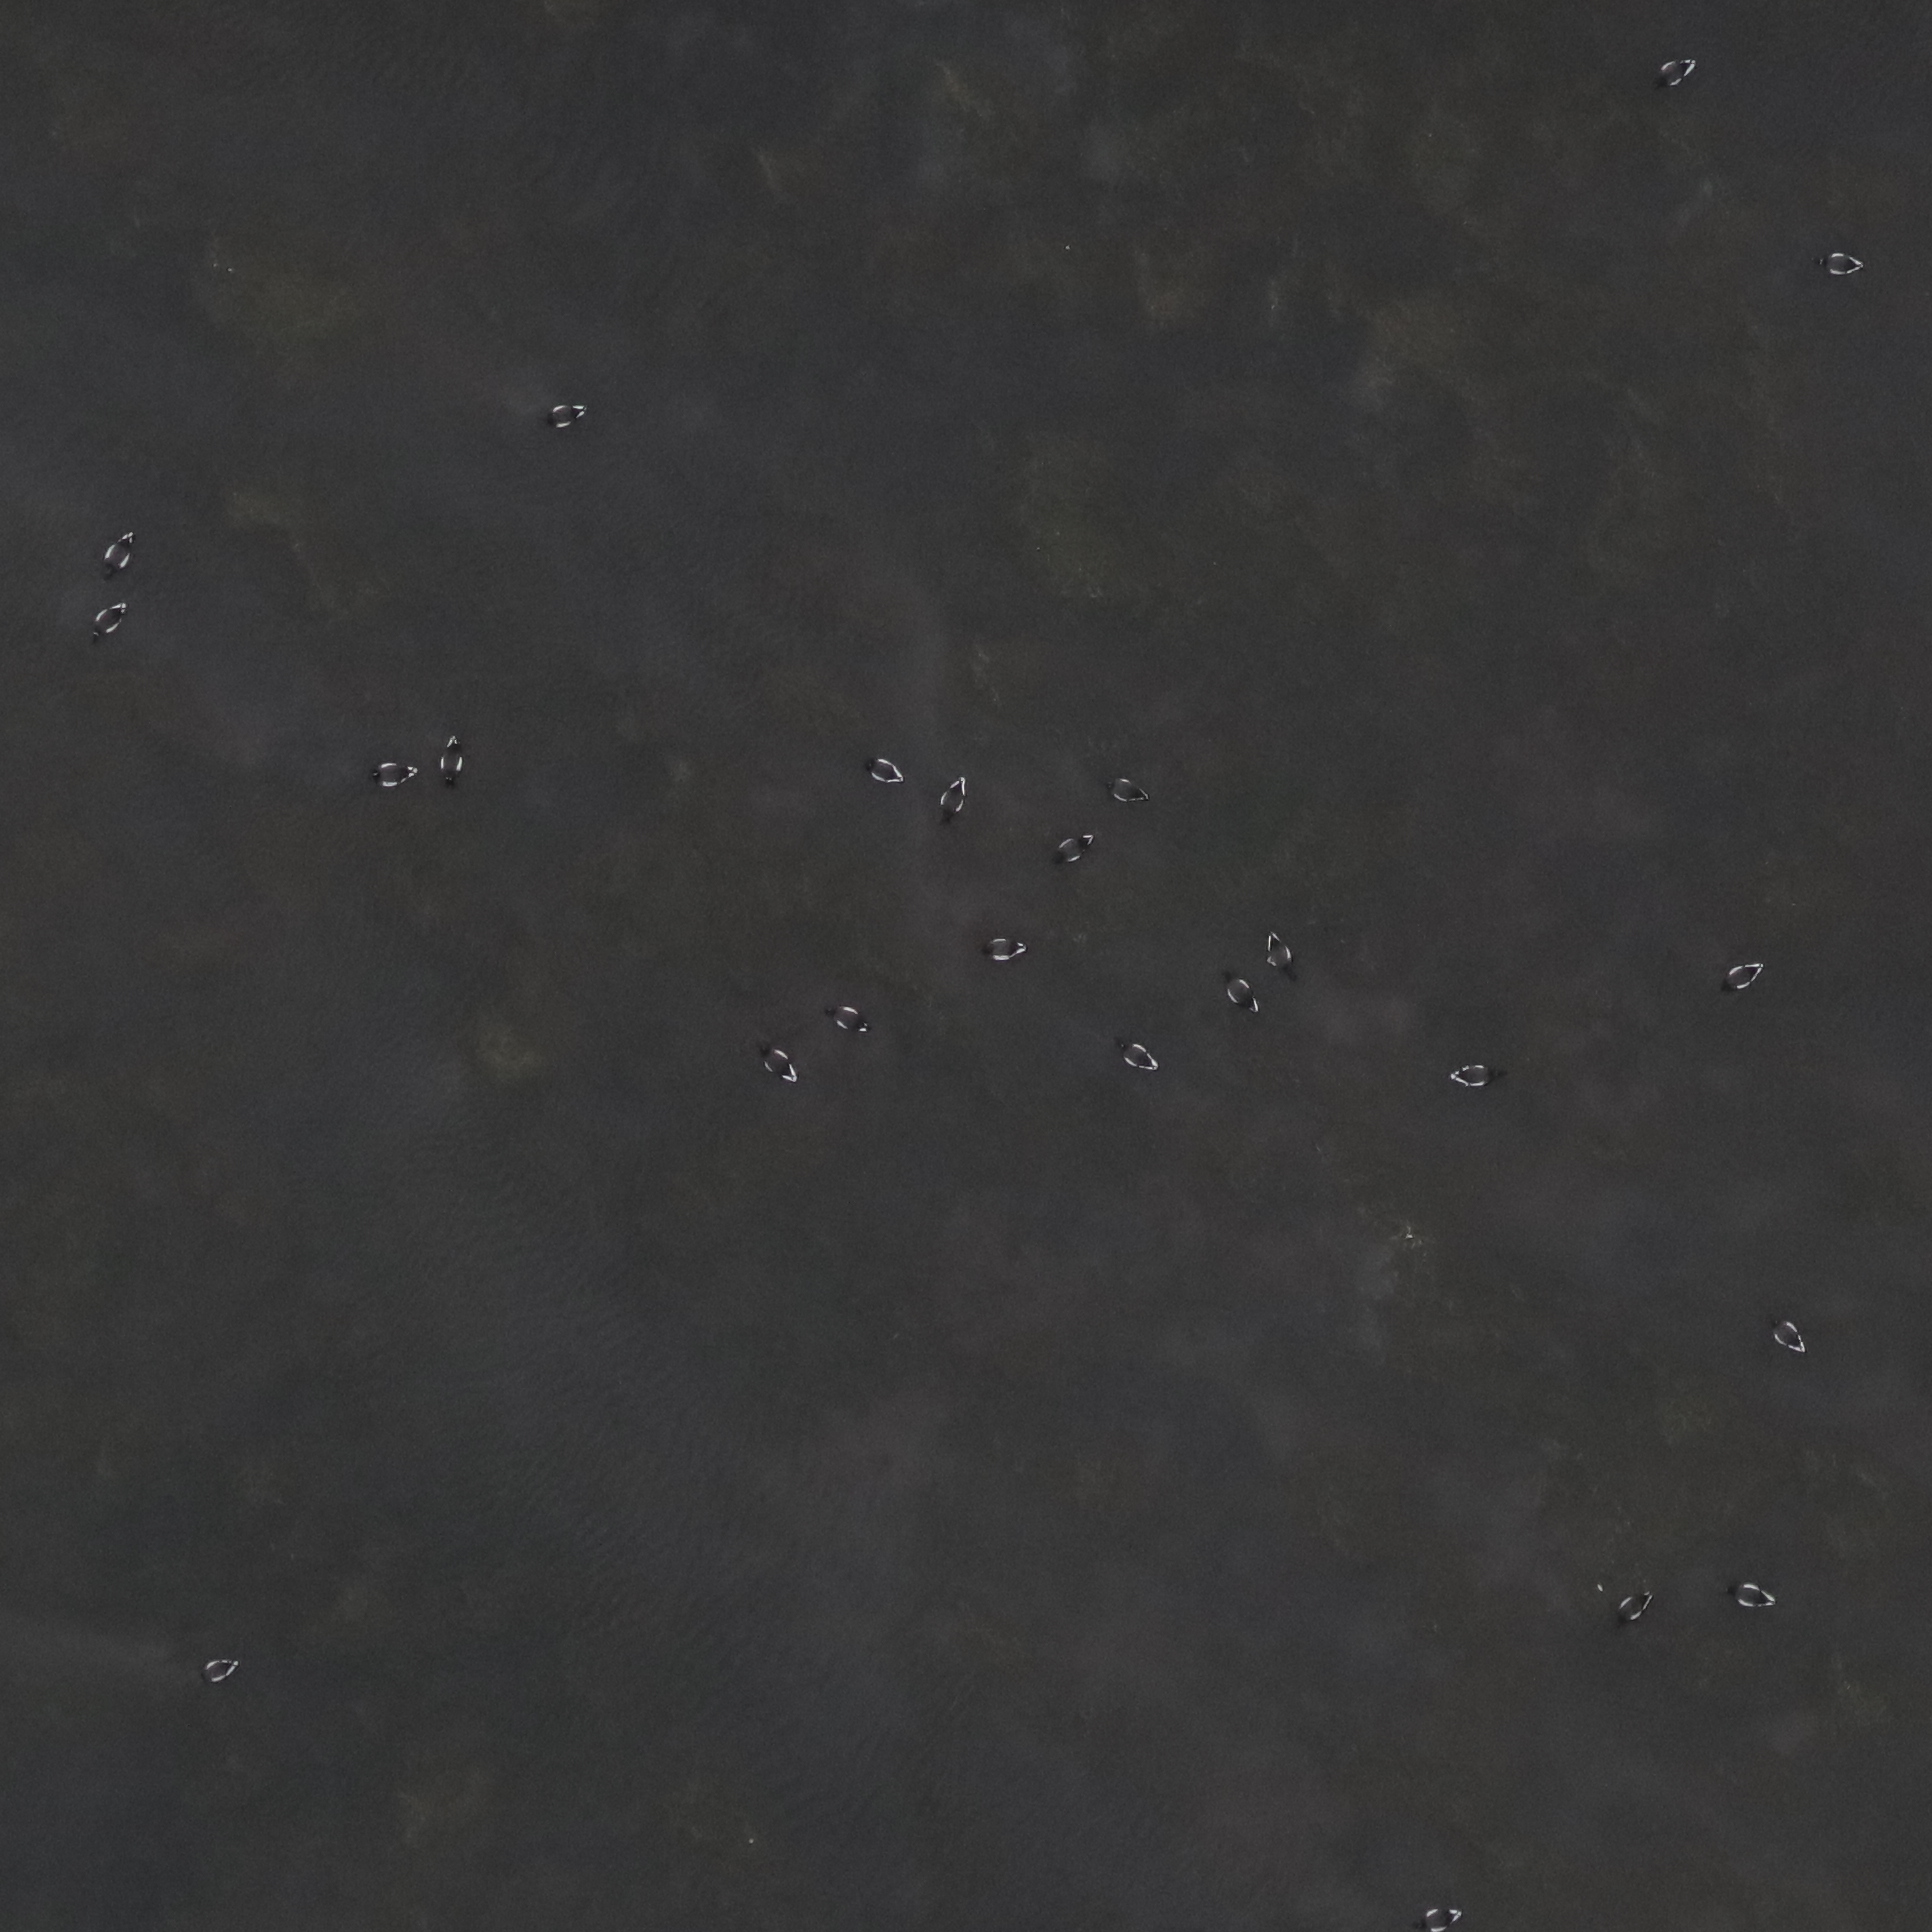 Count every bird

24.